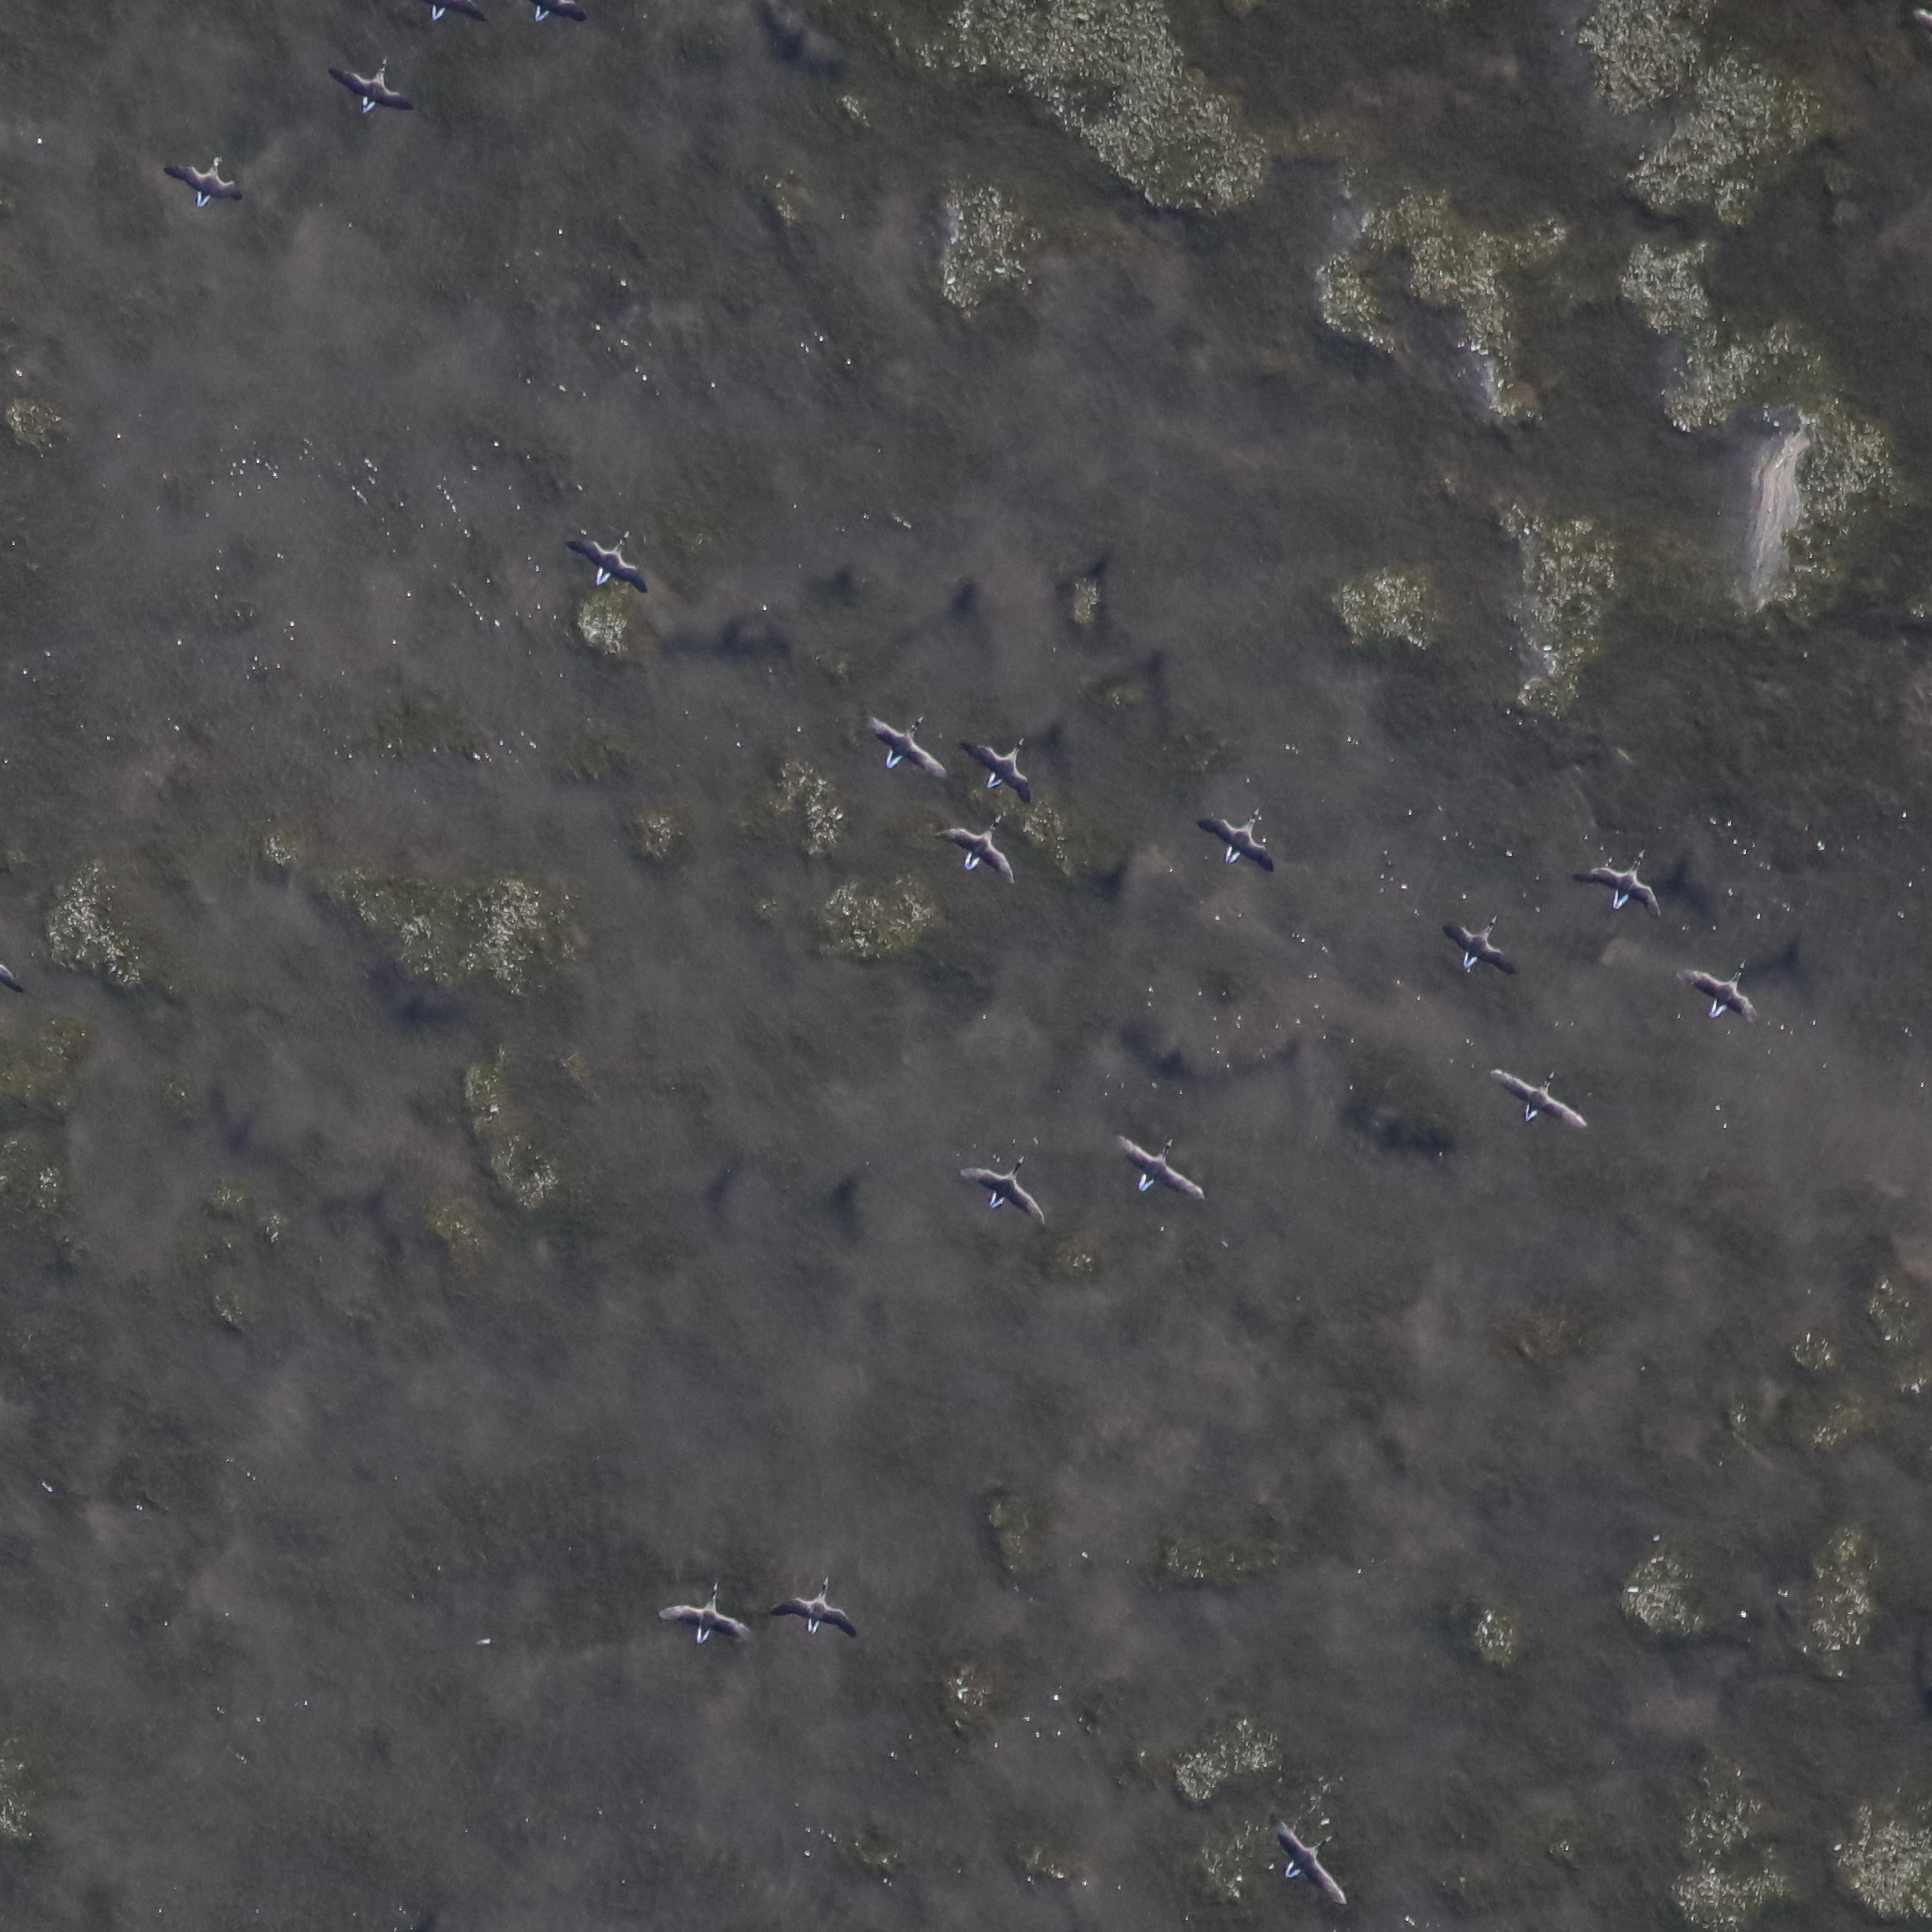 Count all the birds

18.